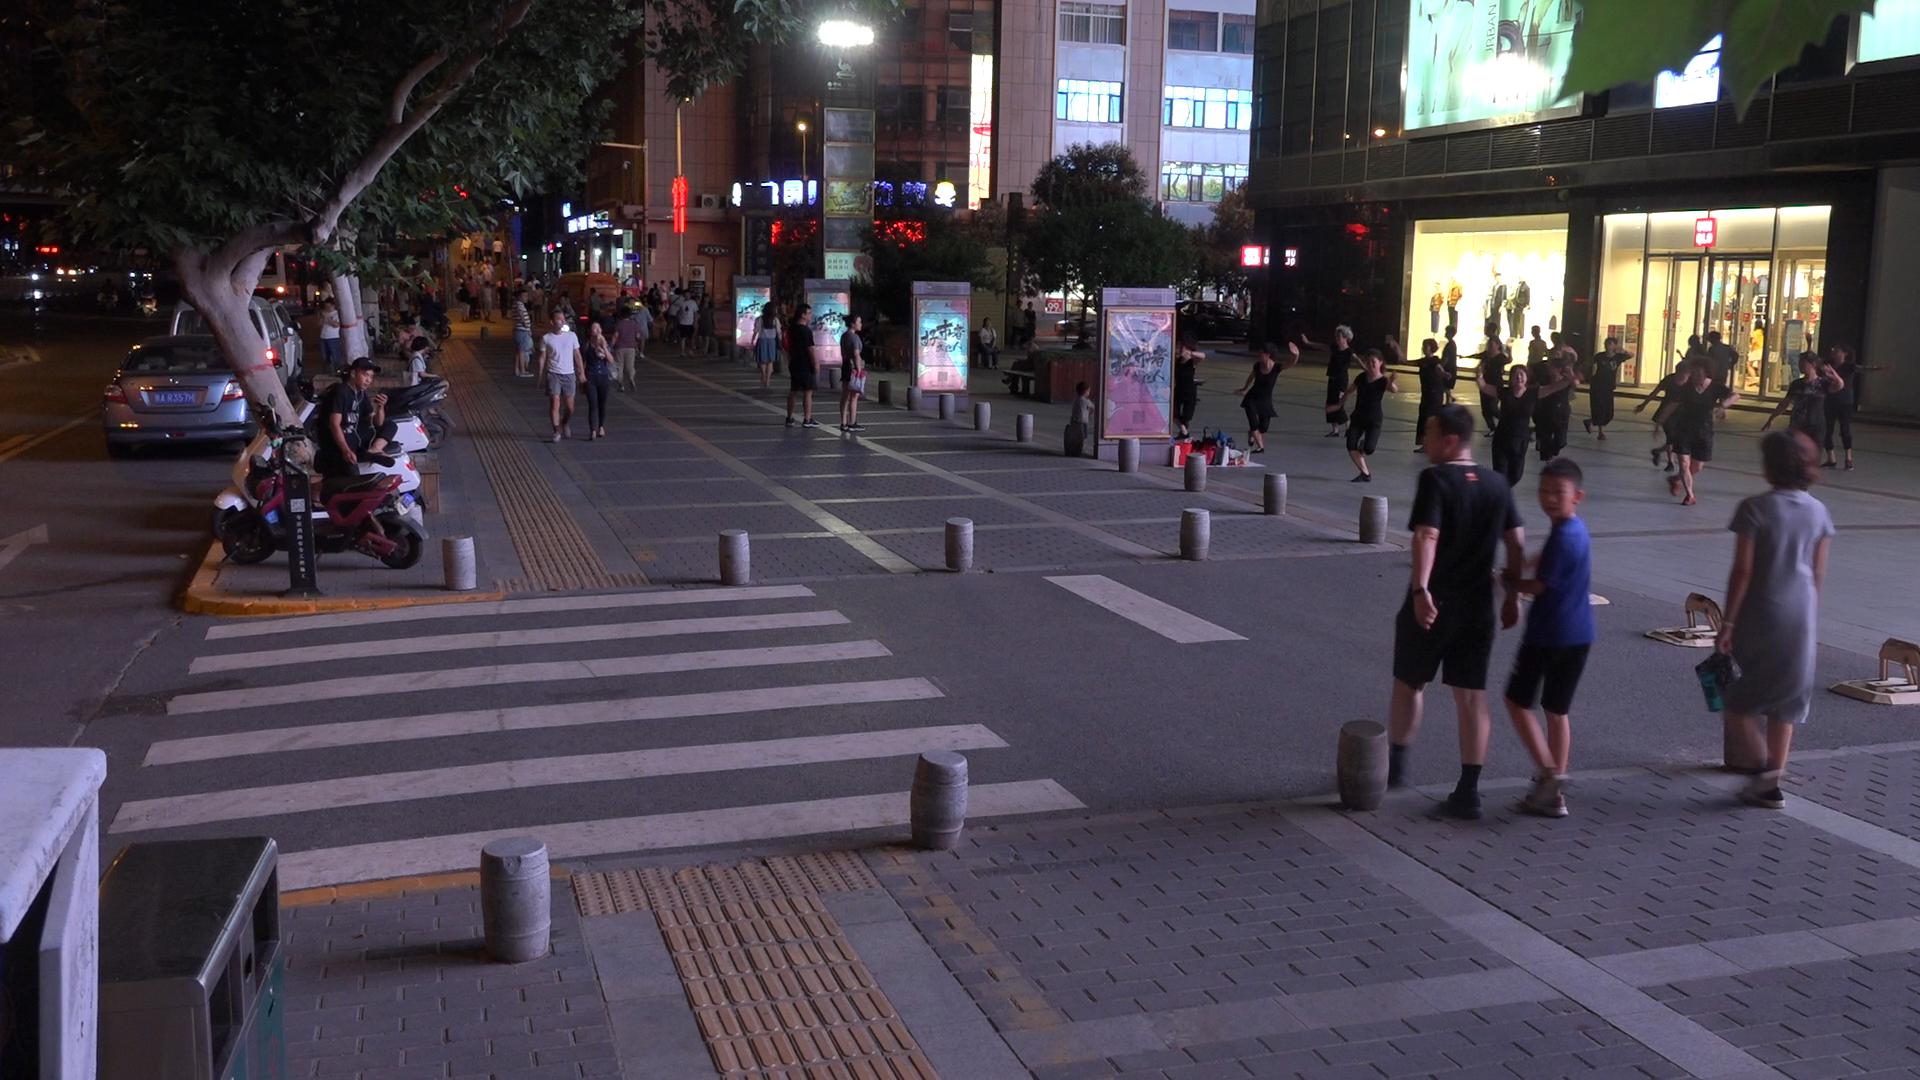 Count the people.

86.